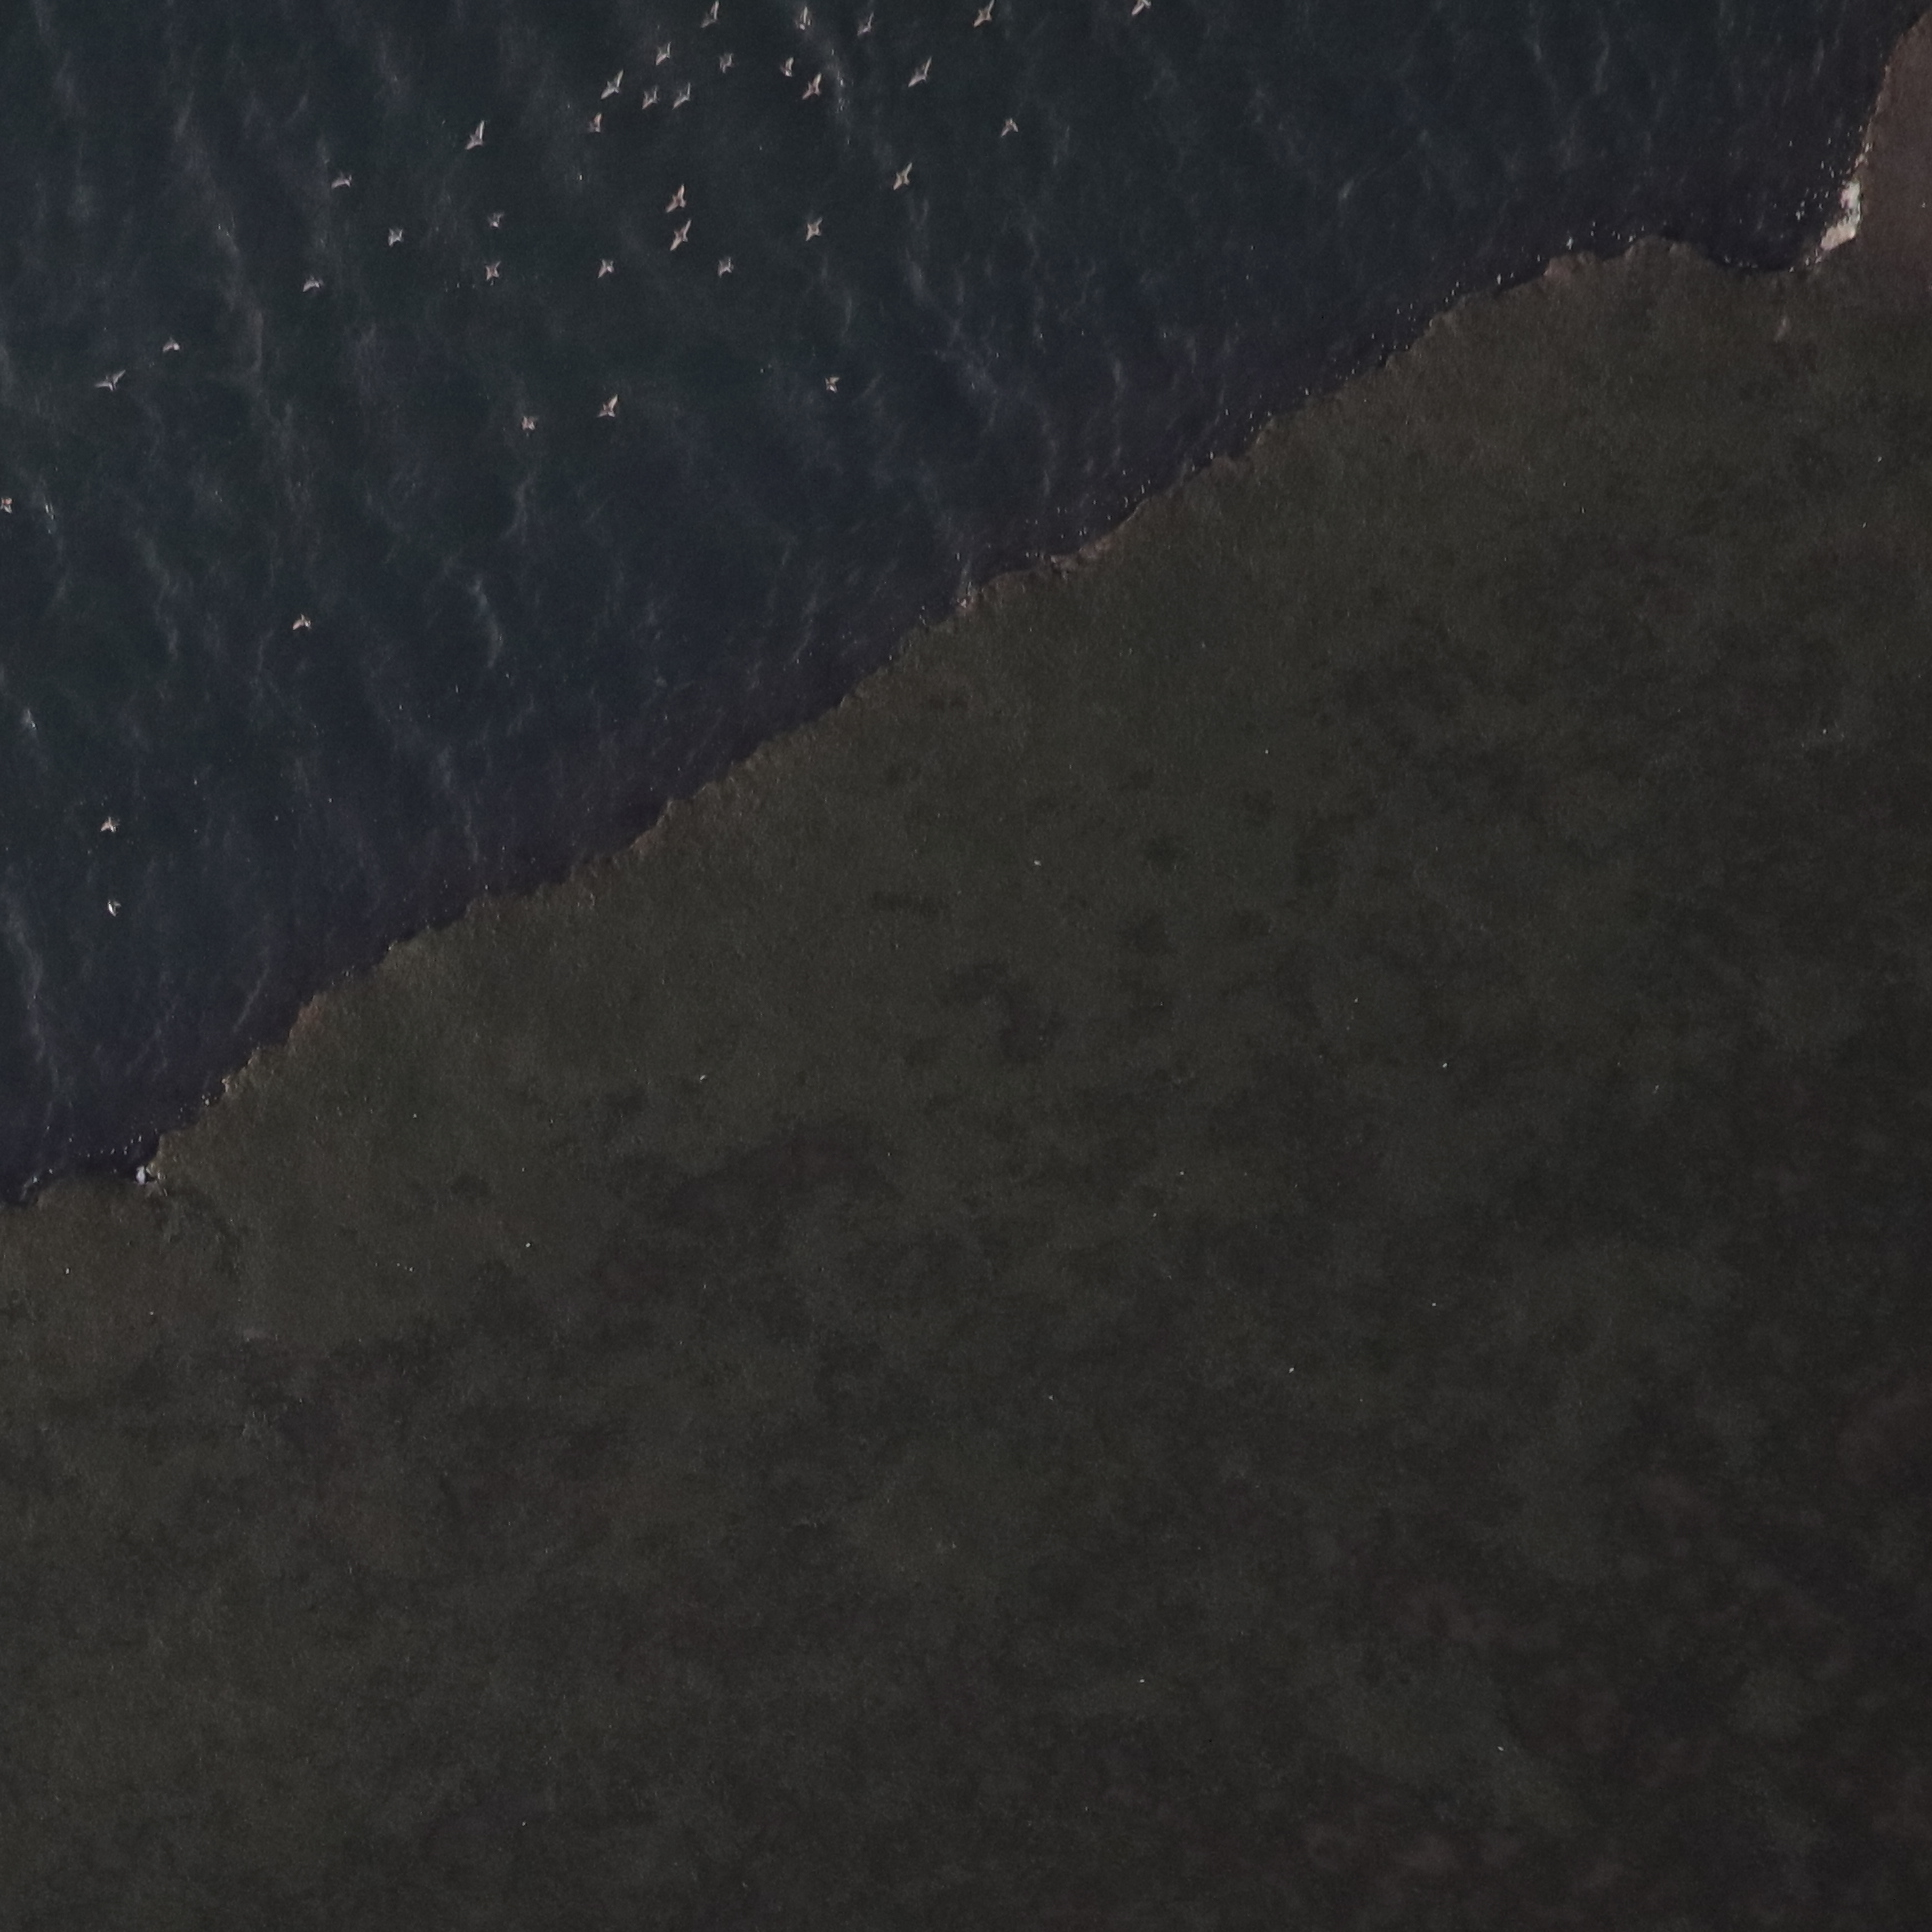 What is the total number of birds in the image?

36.